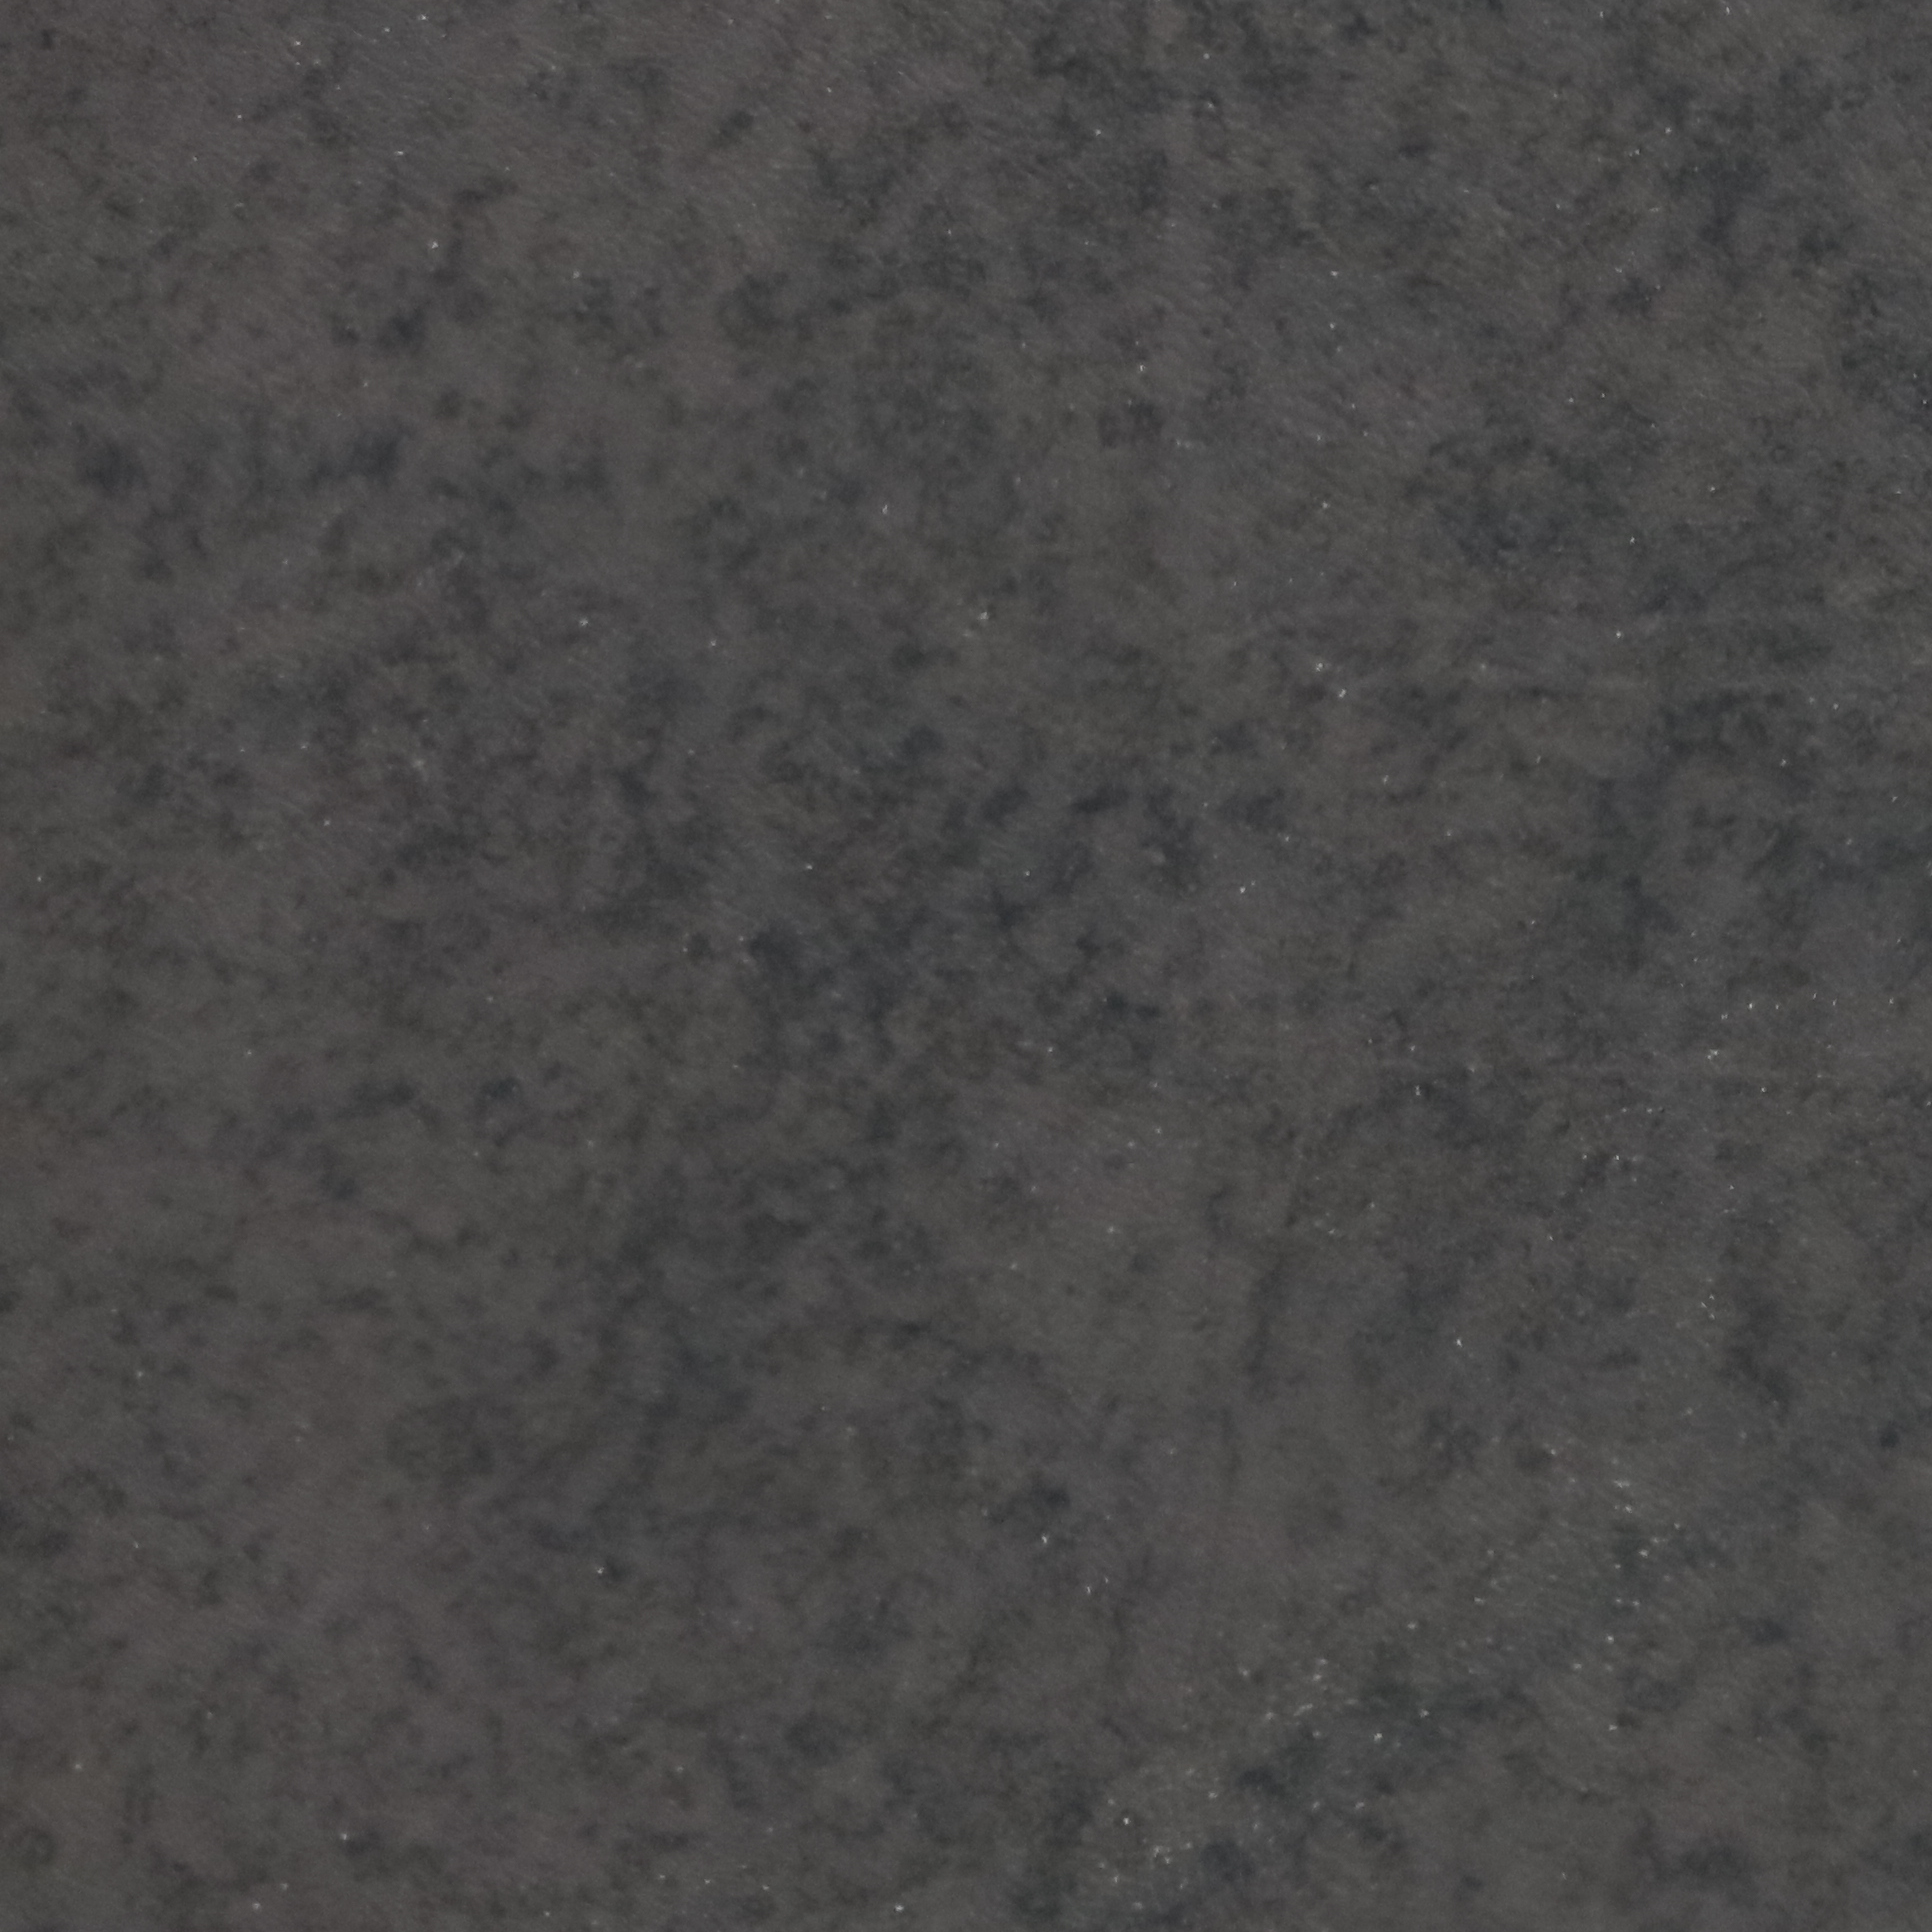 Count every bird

0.